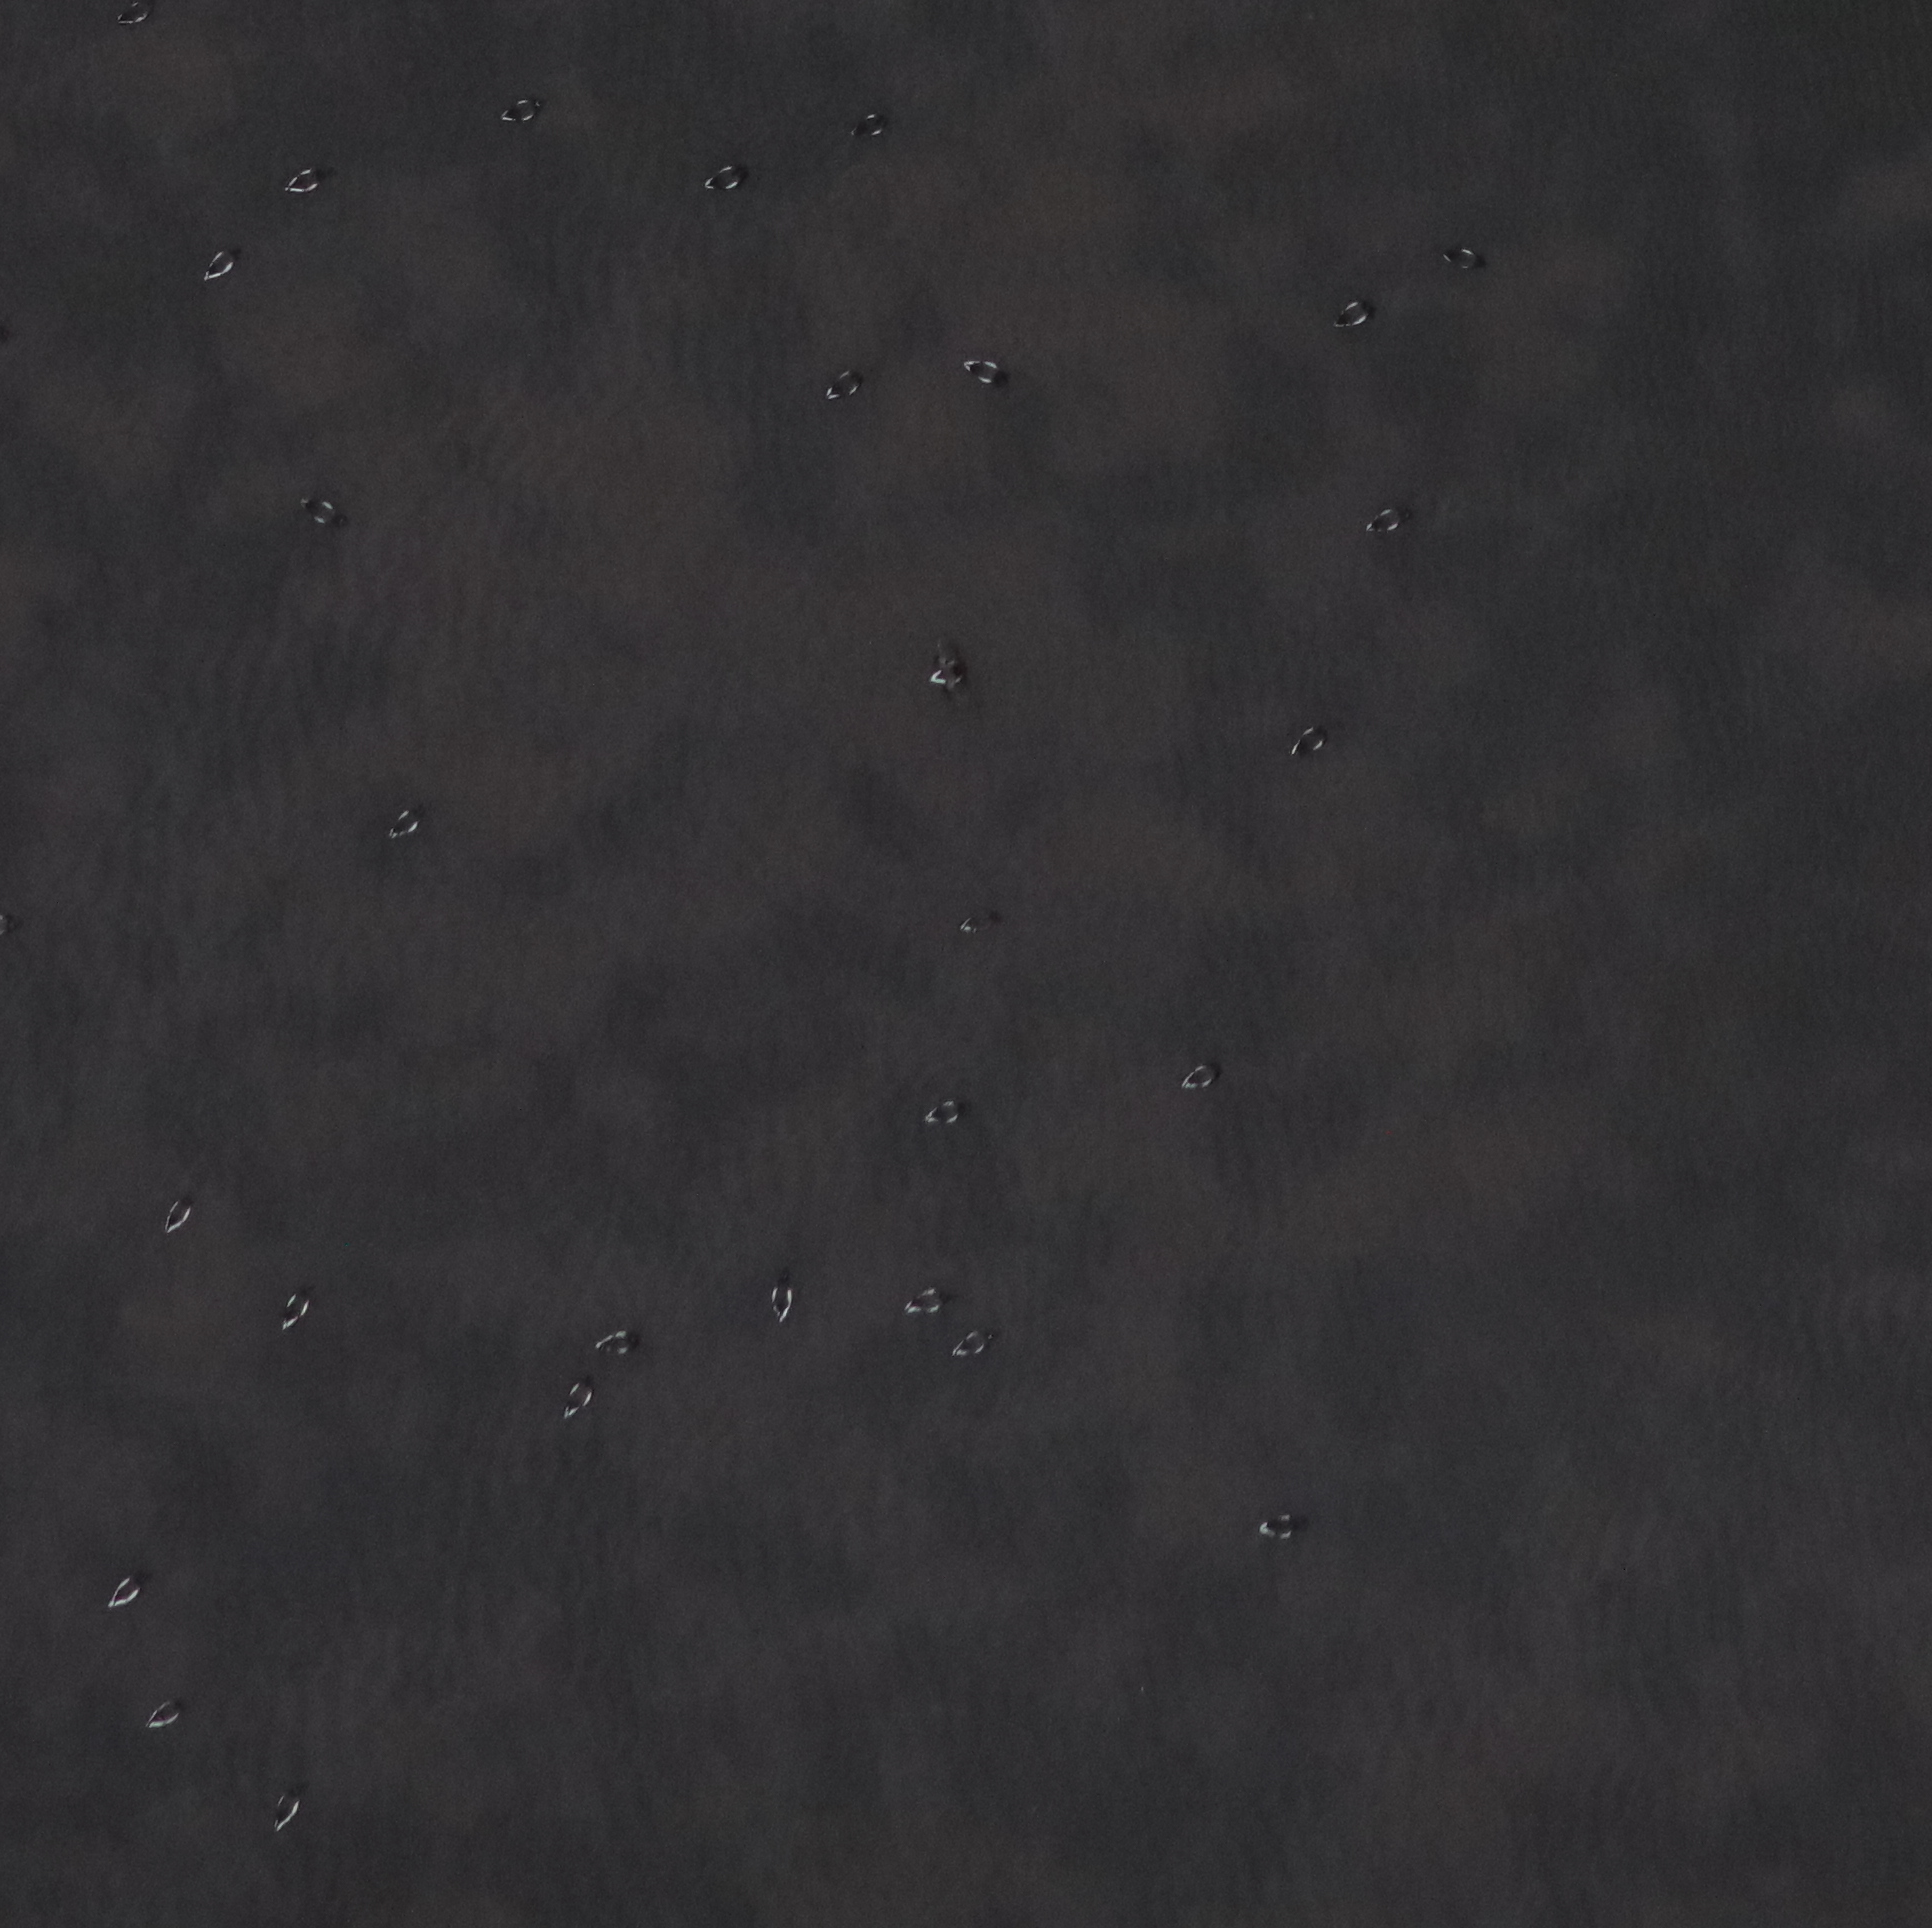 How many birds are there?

29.